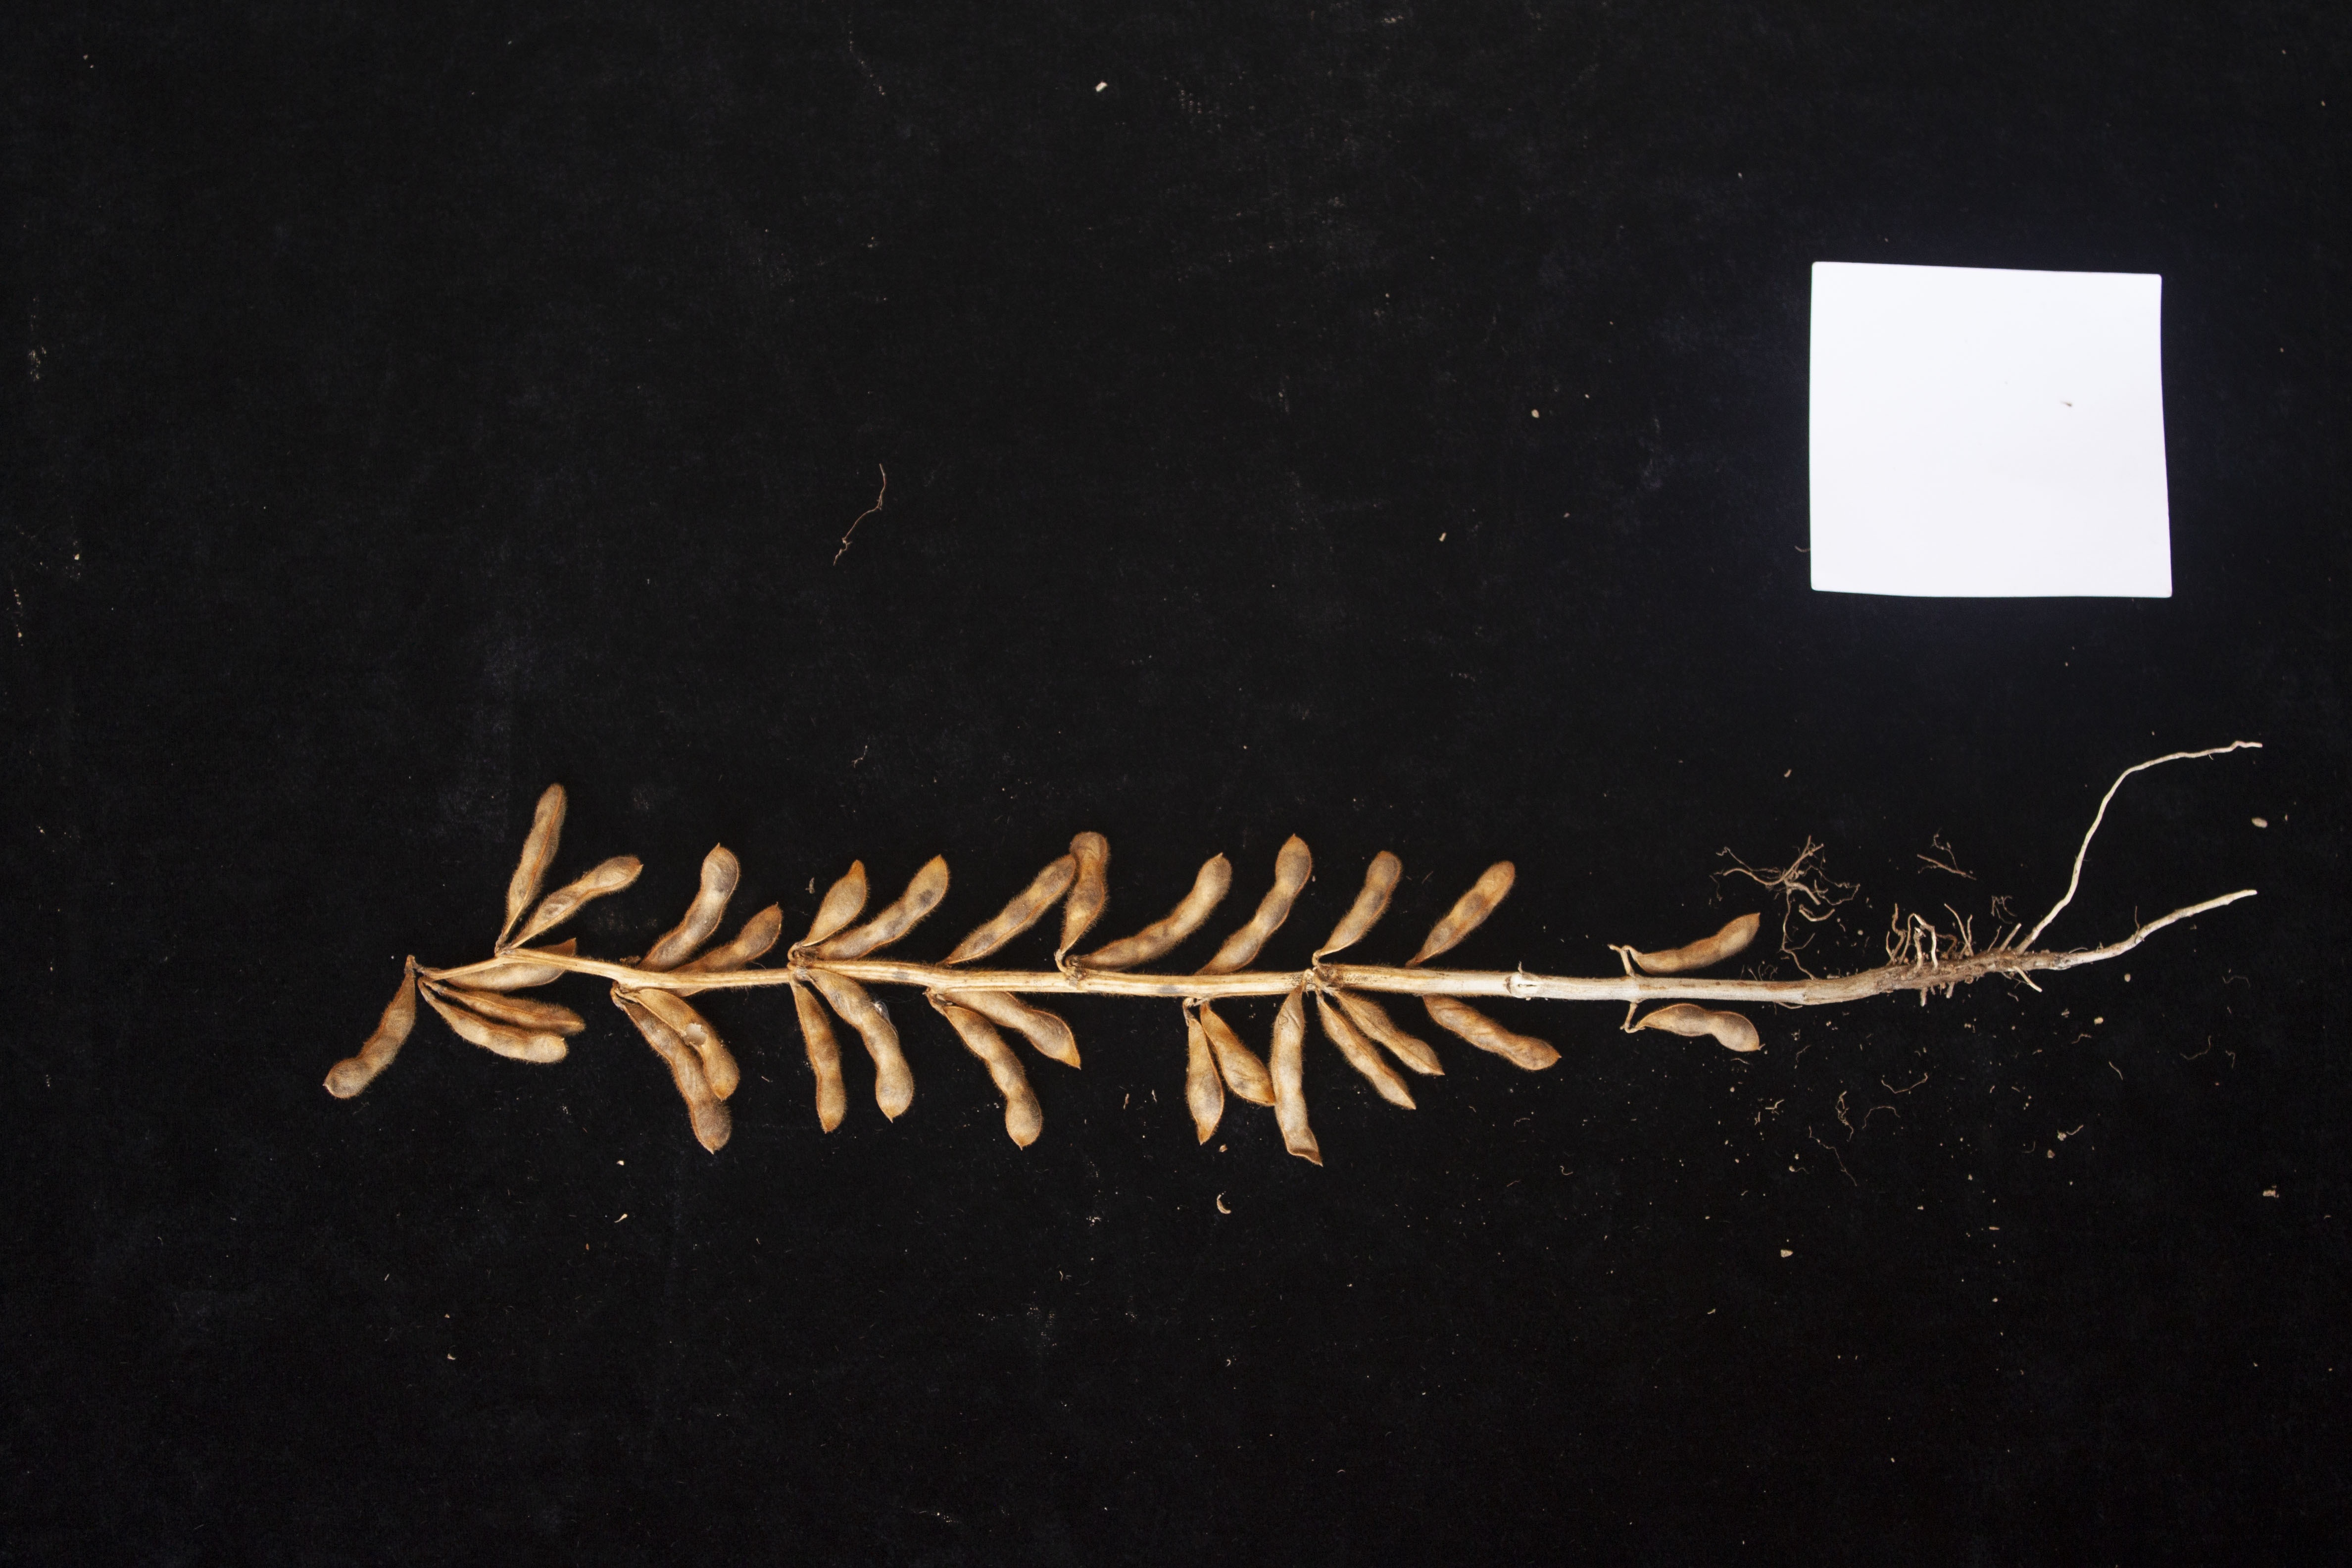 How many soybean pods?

30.